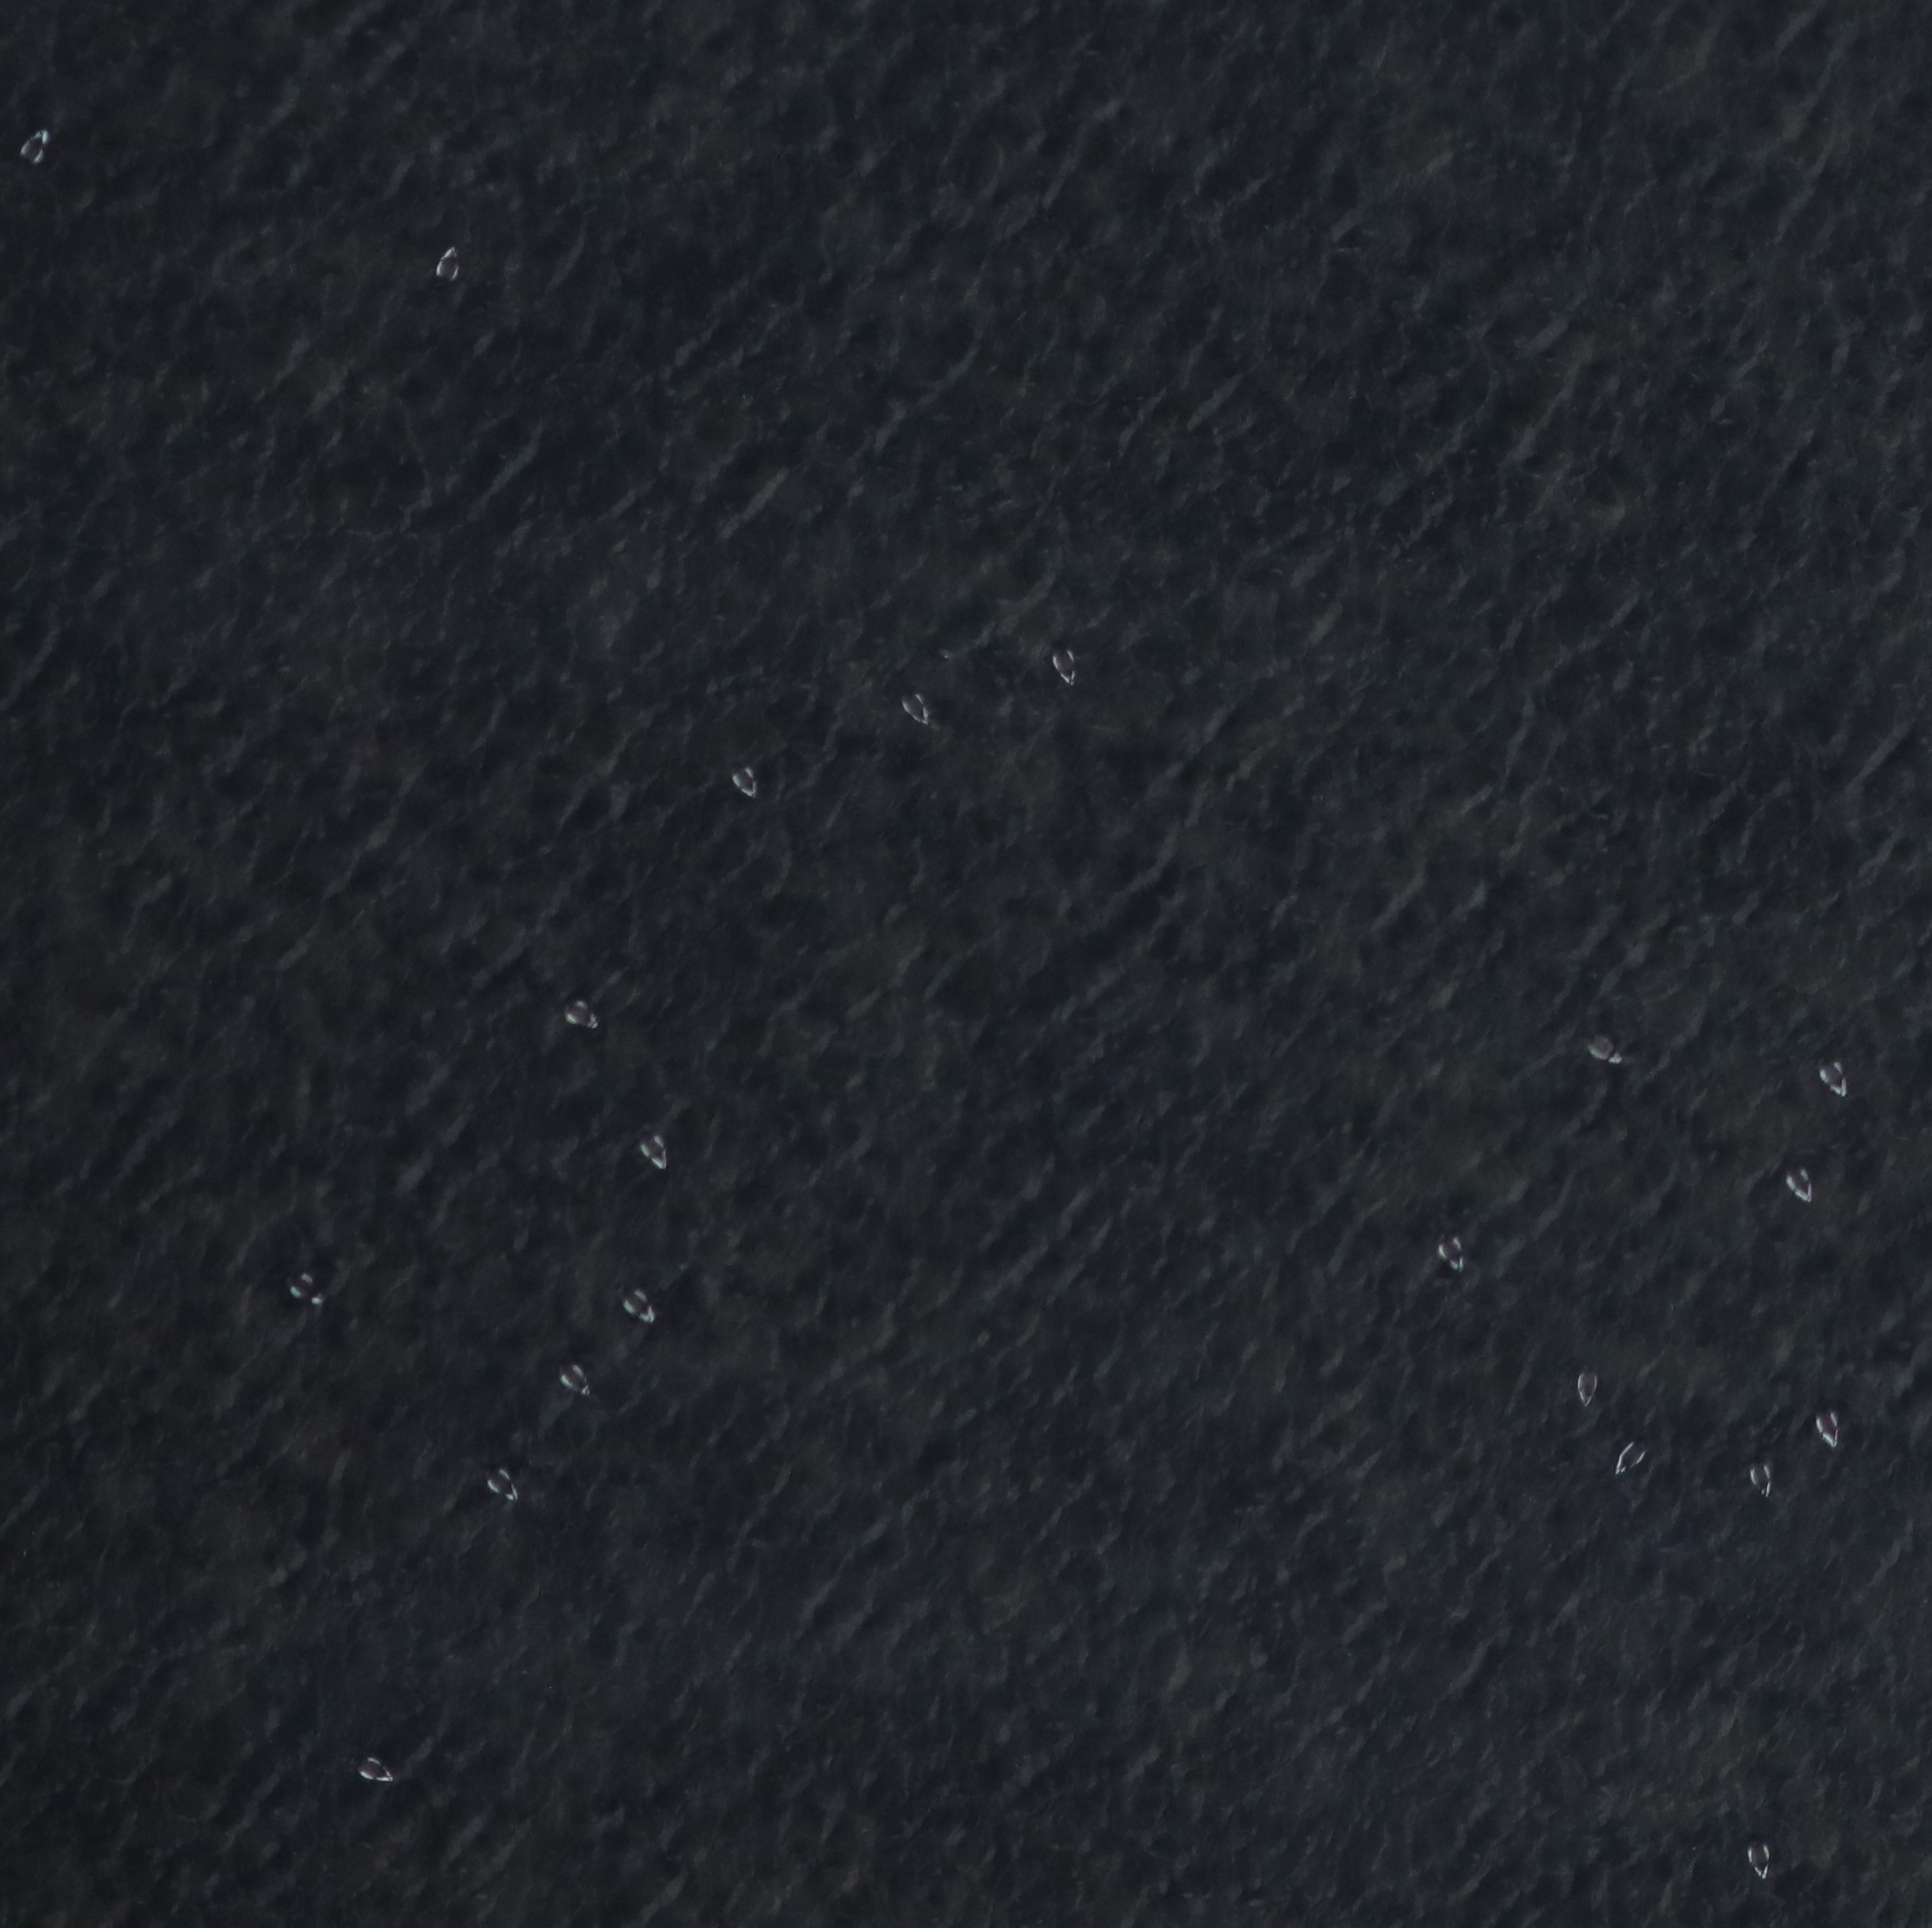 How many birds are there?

21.